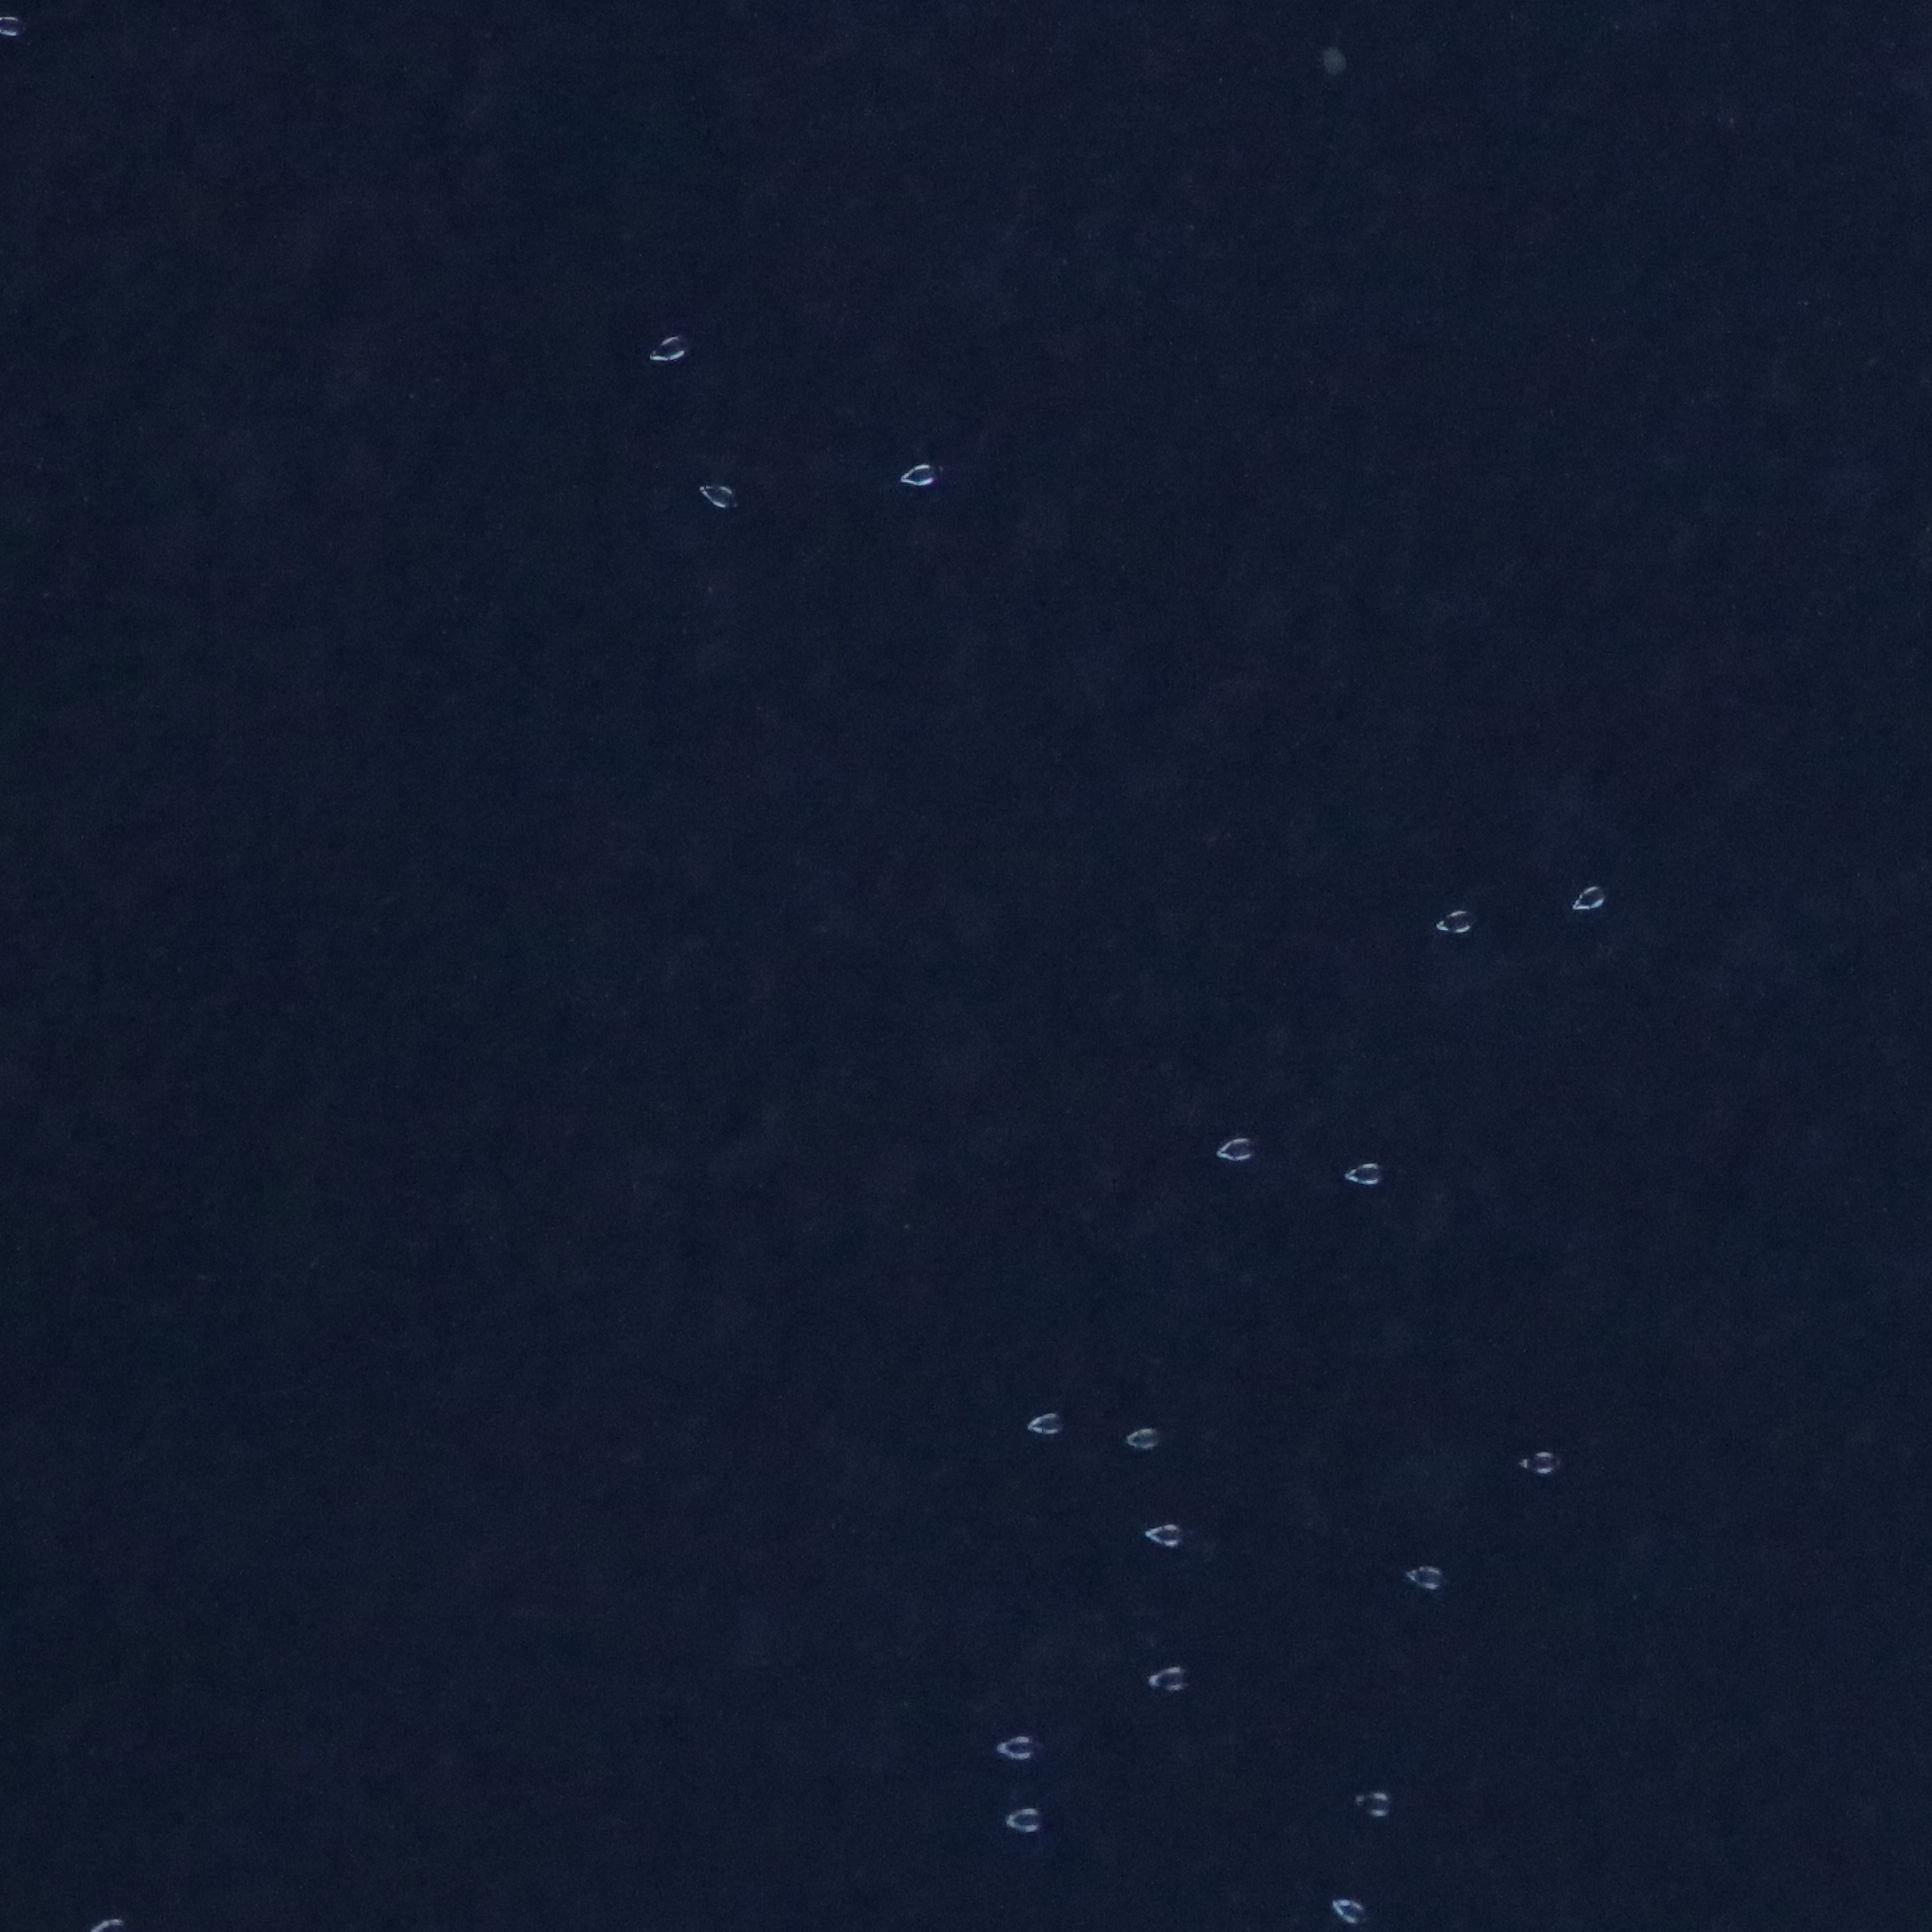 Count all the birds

19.